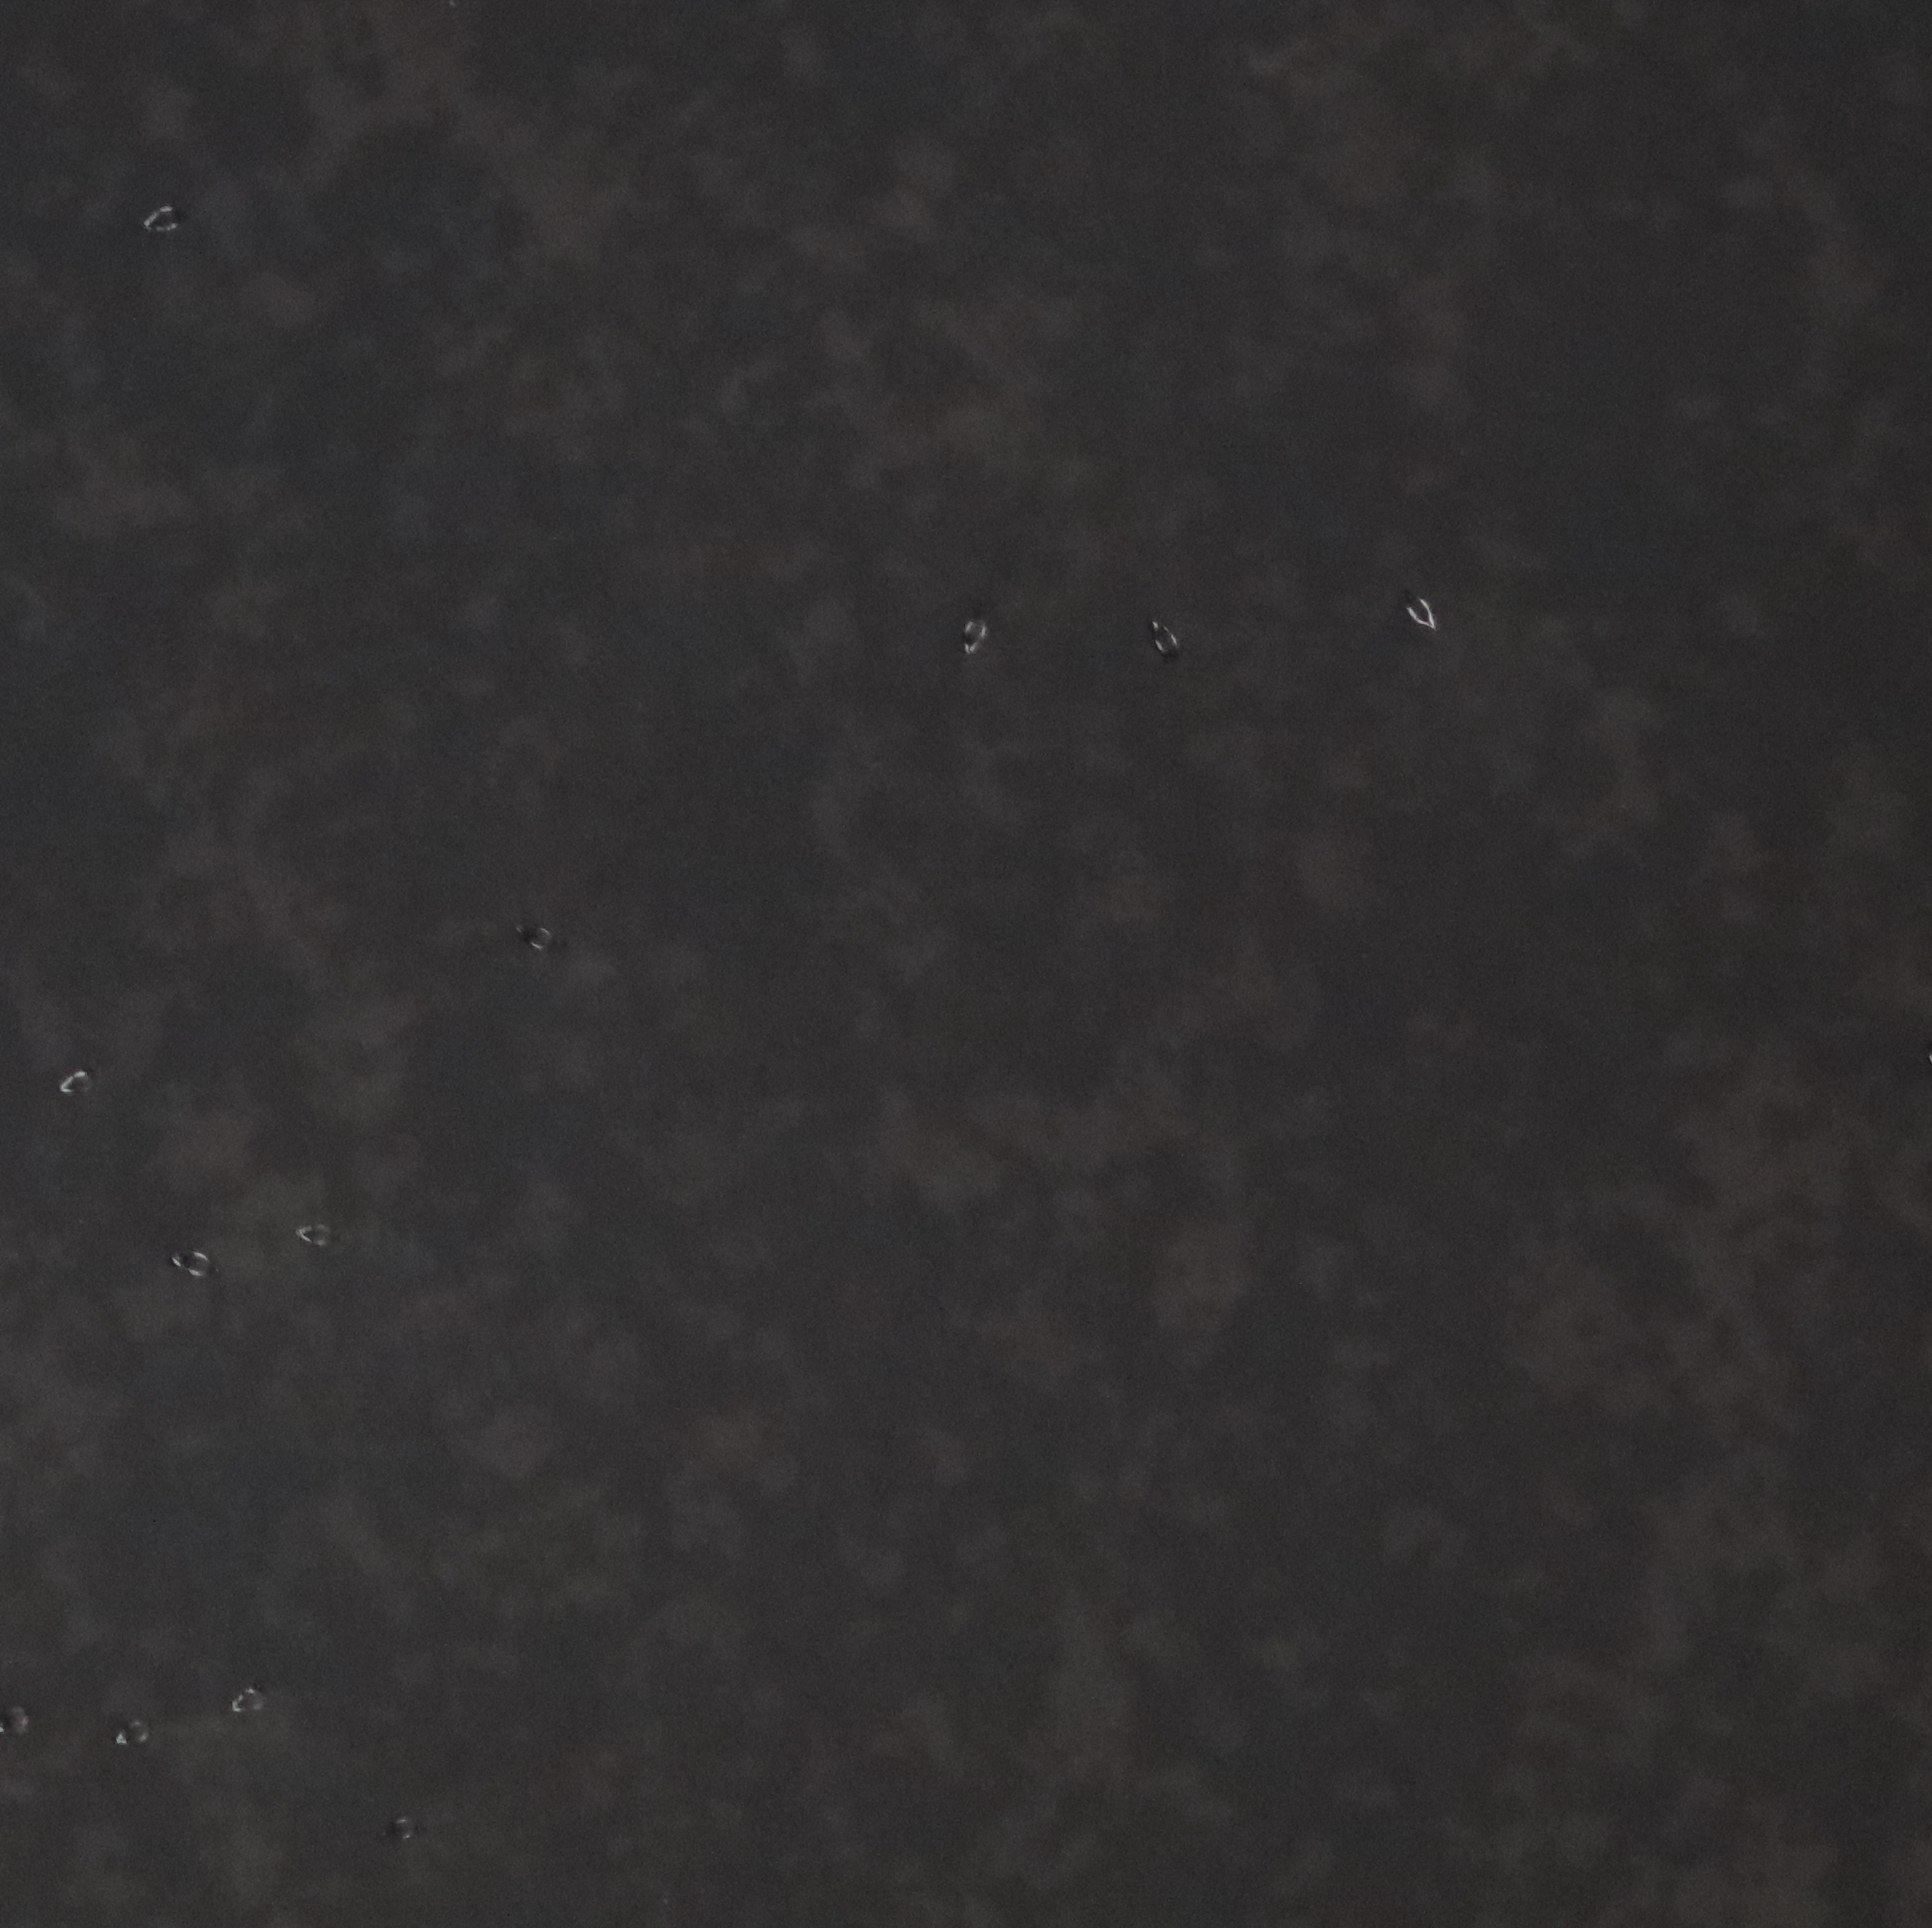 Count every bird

12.